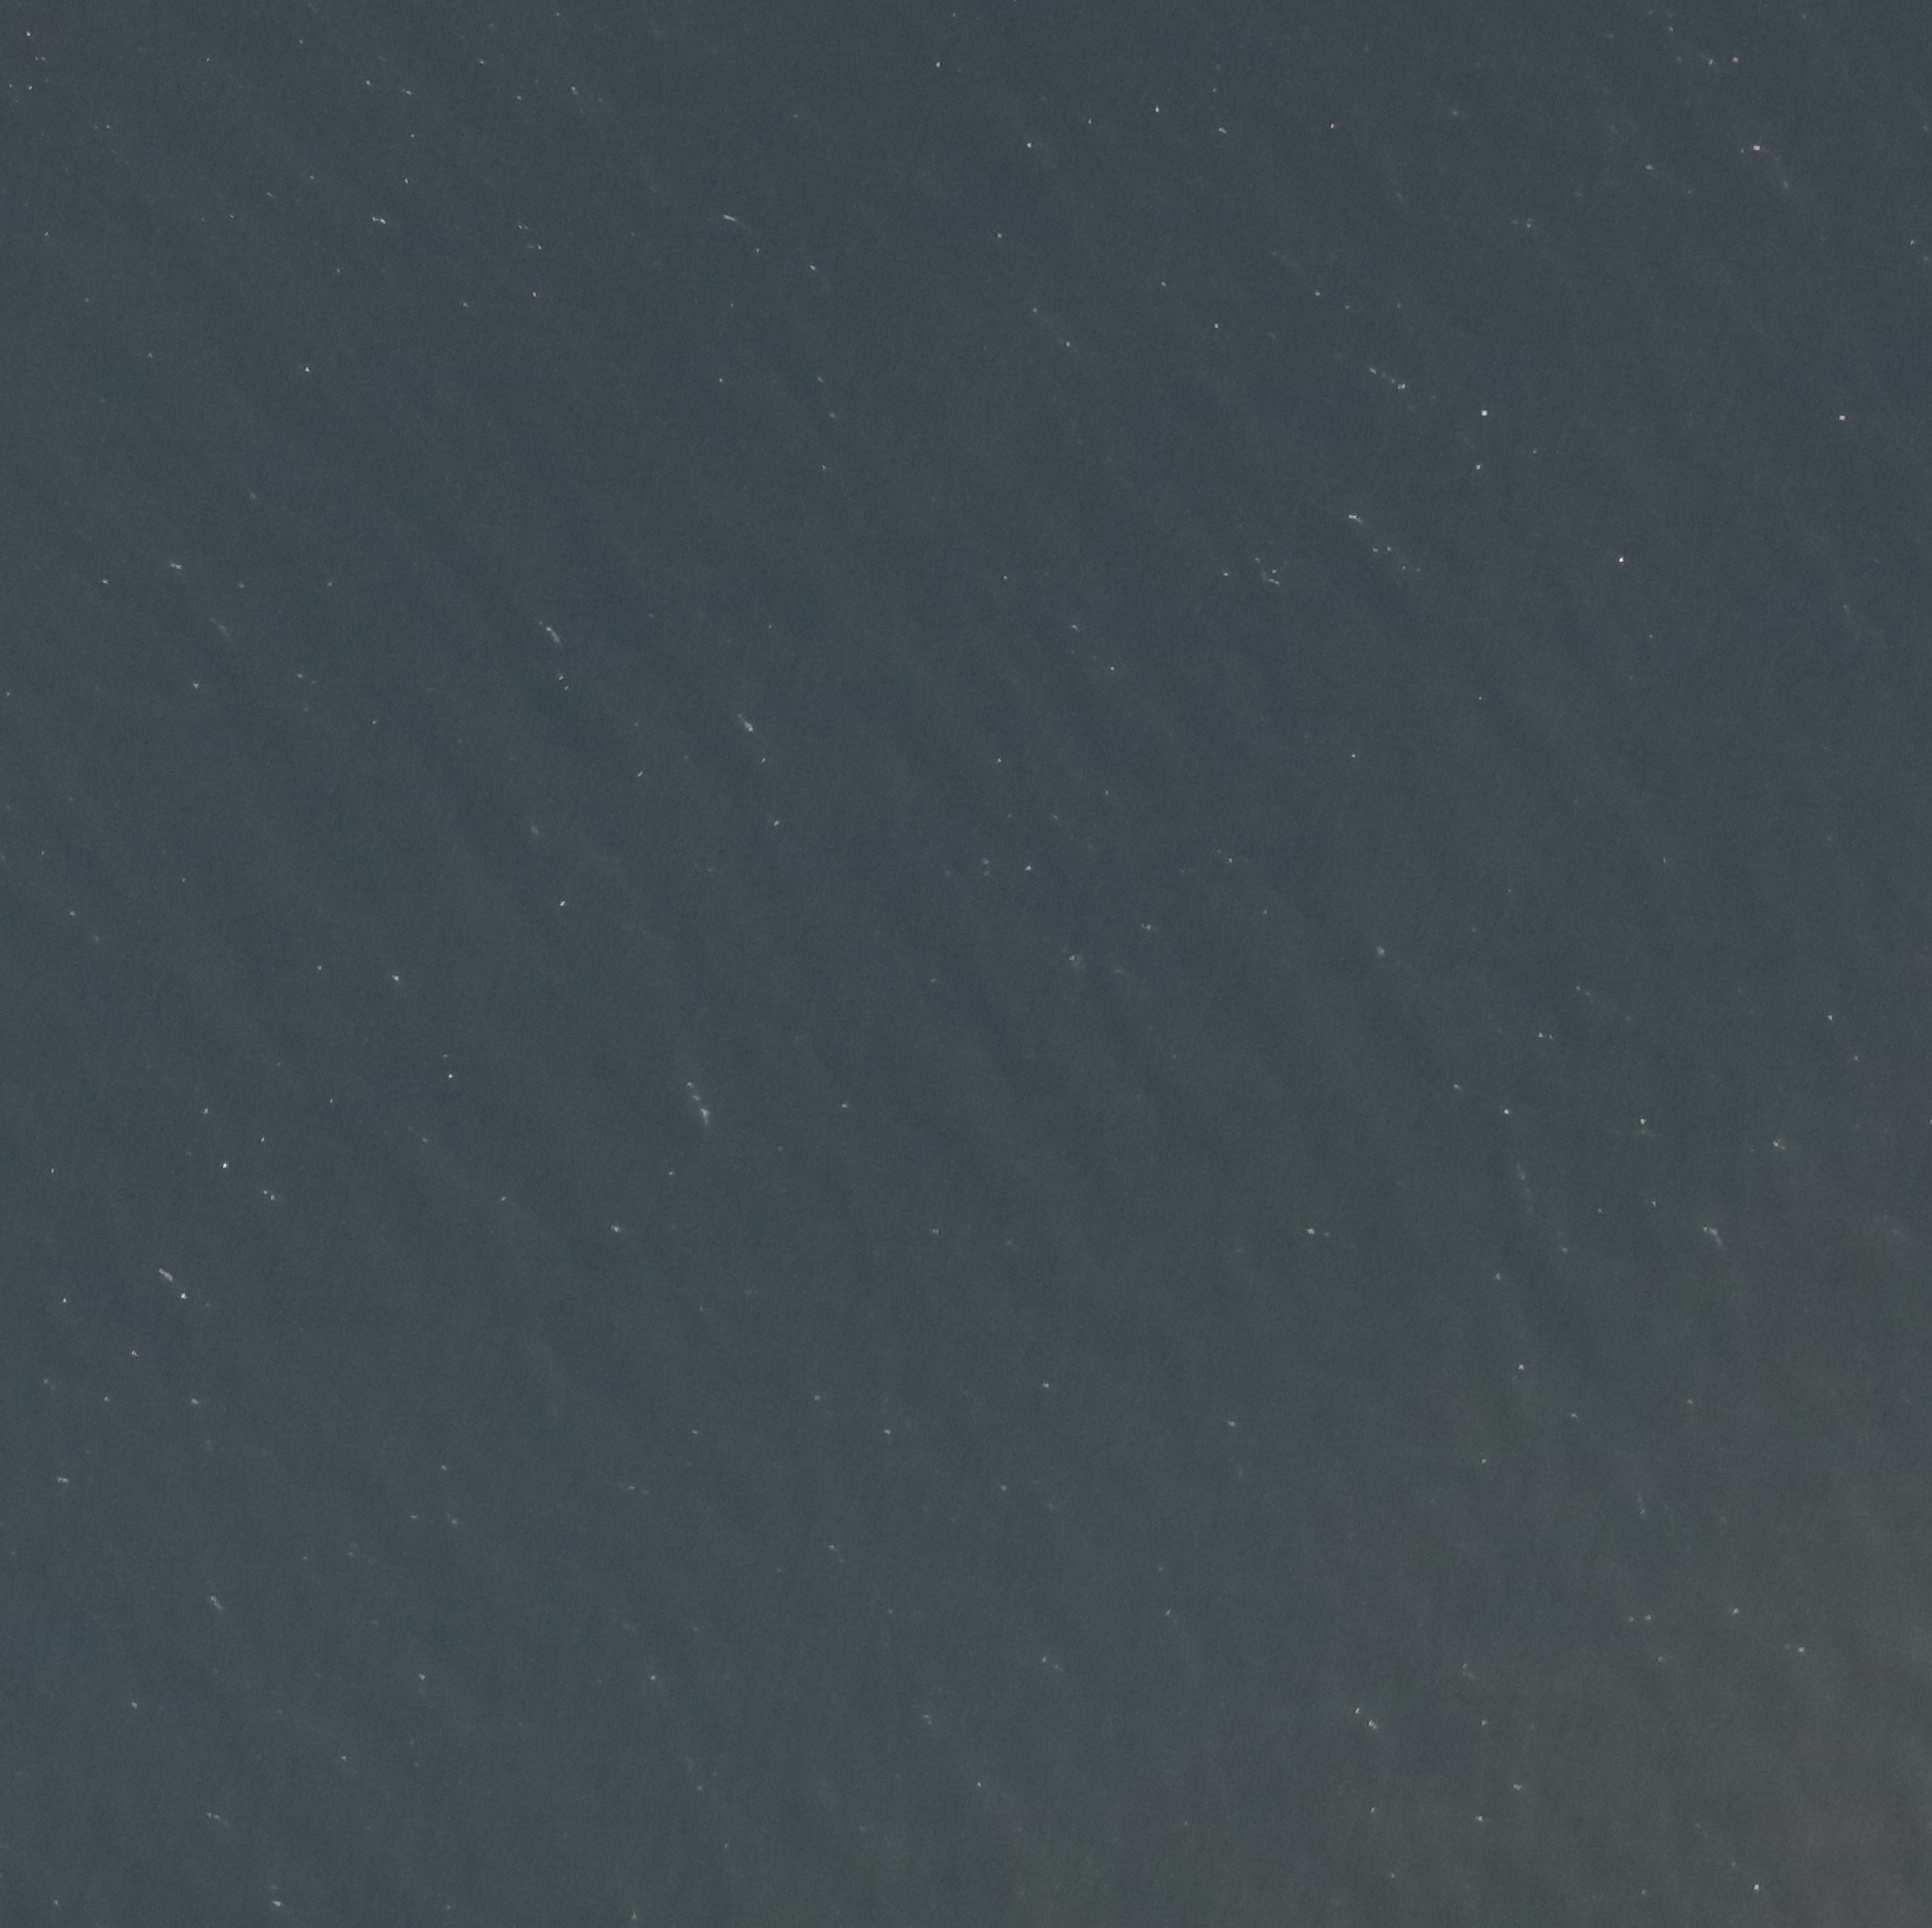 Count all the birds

0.